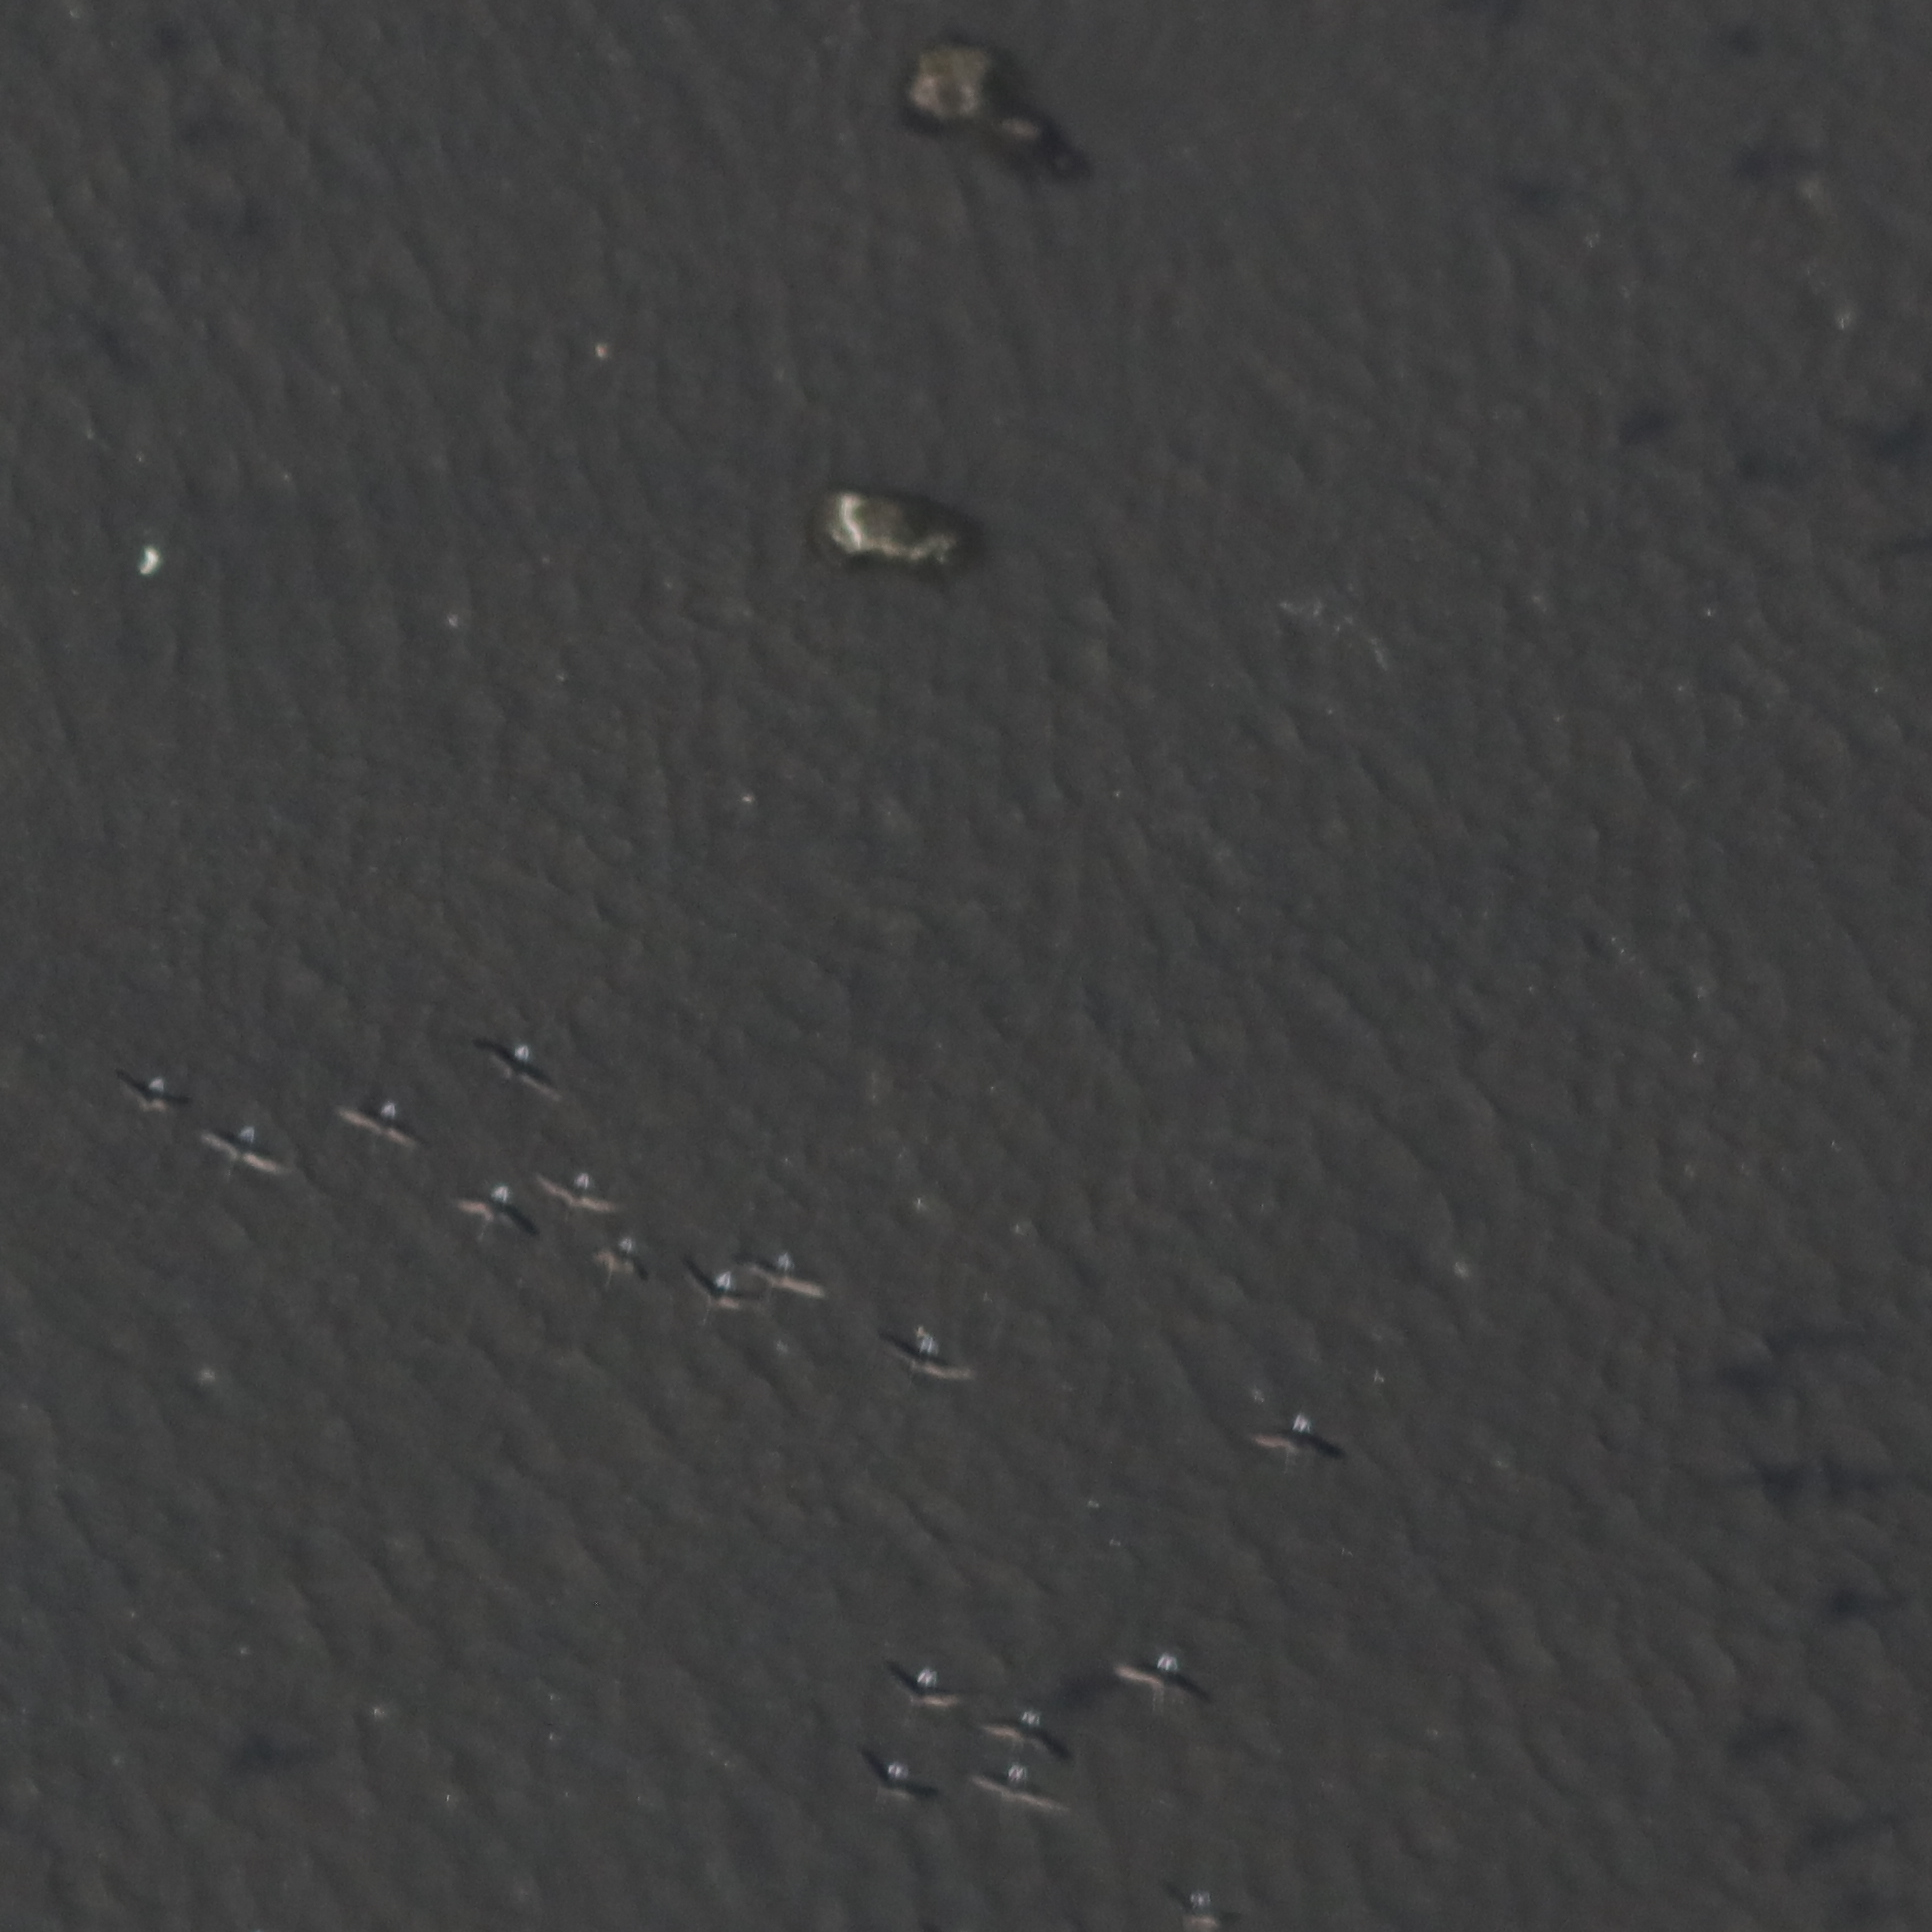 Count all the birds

17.